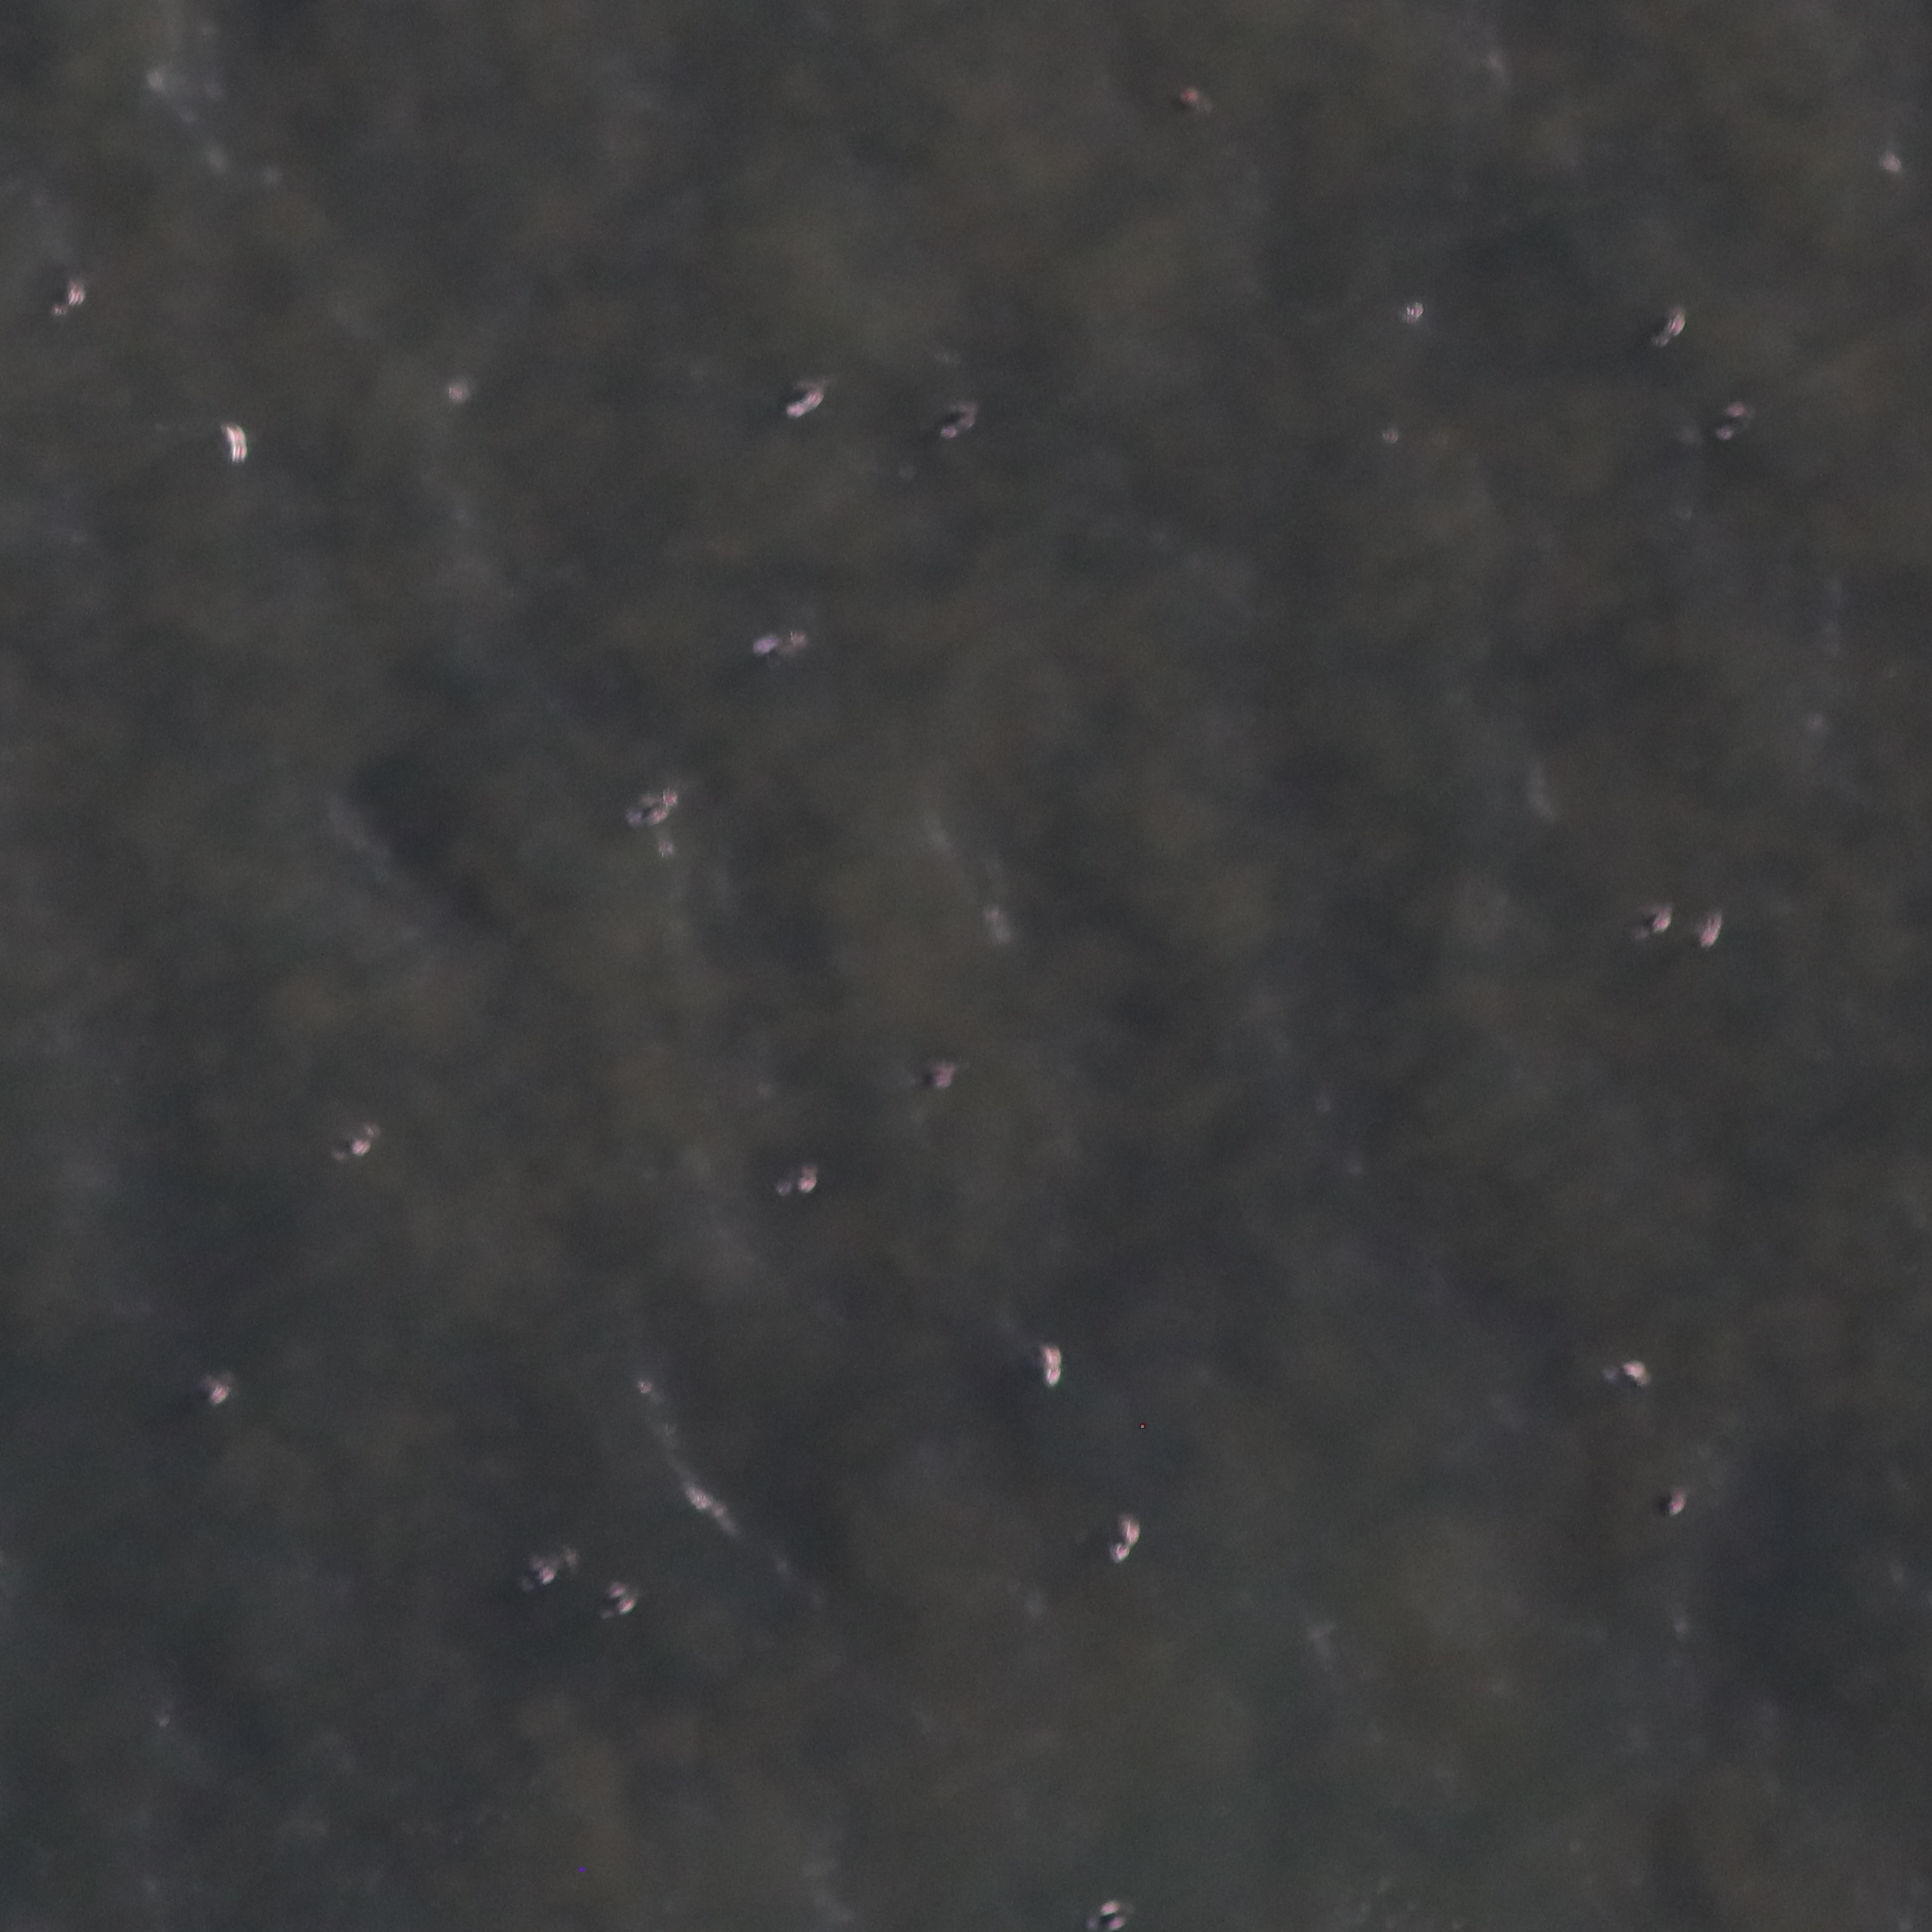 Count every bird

22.